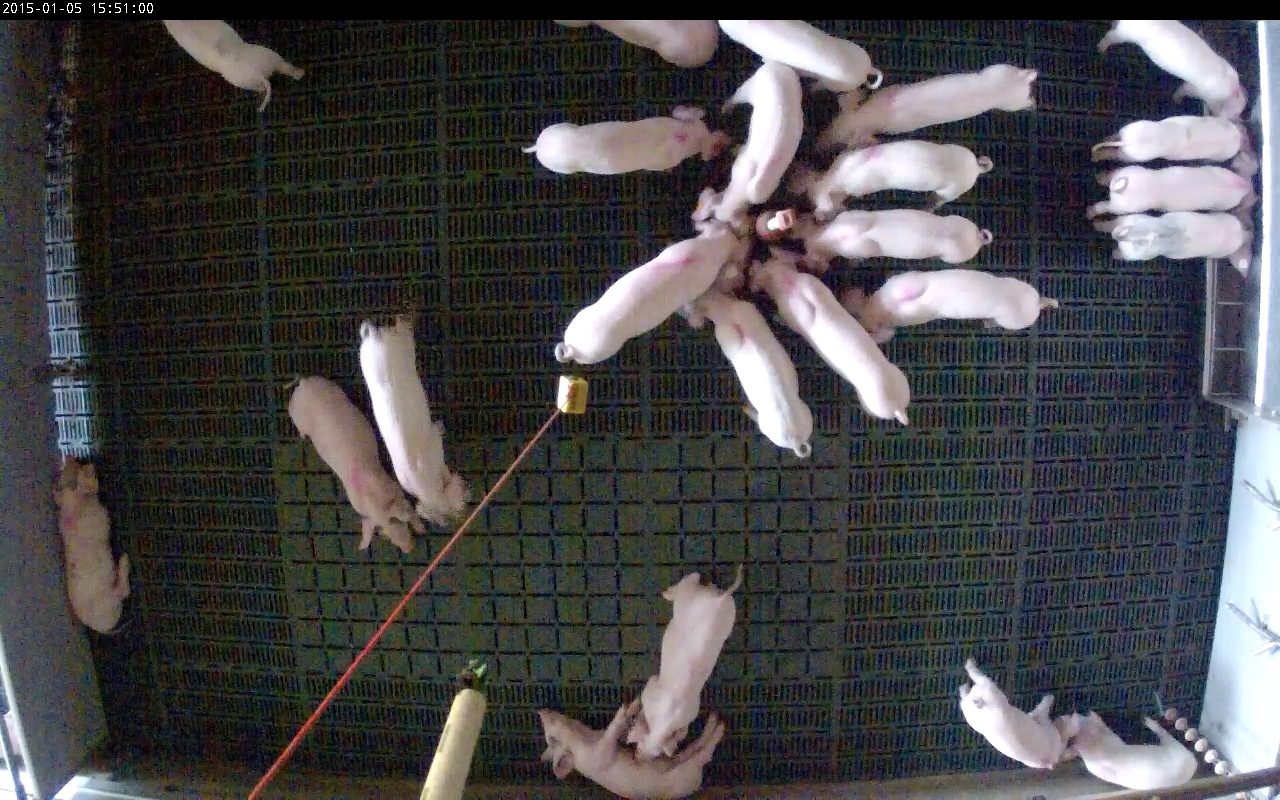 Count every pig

23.